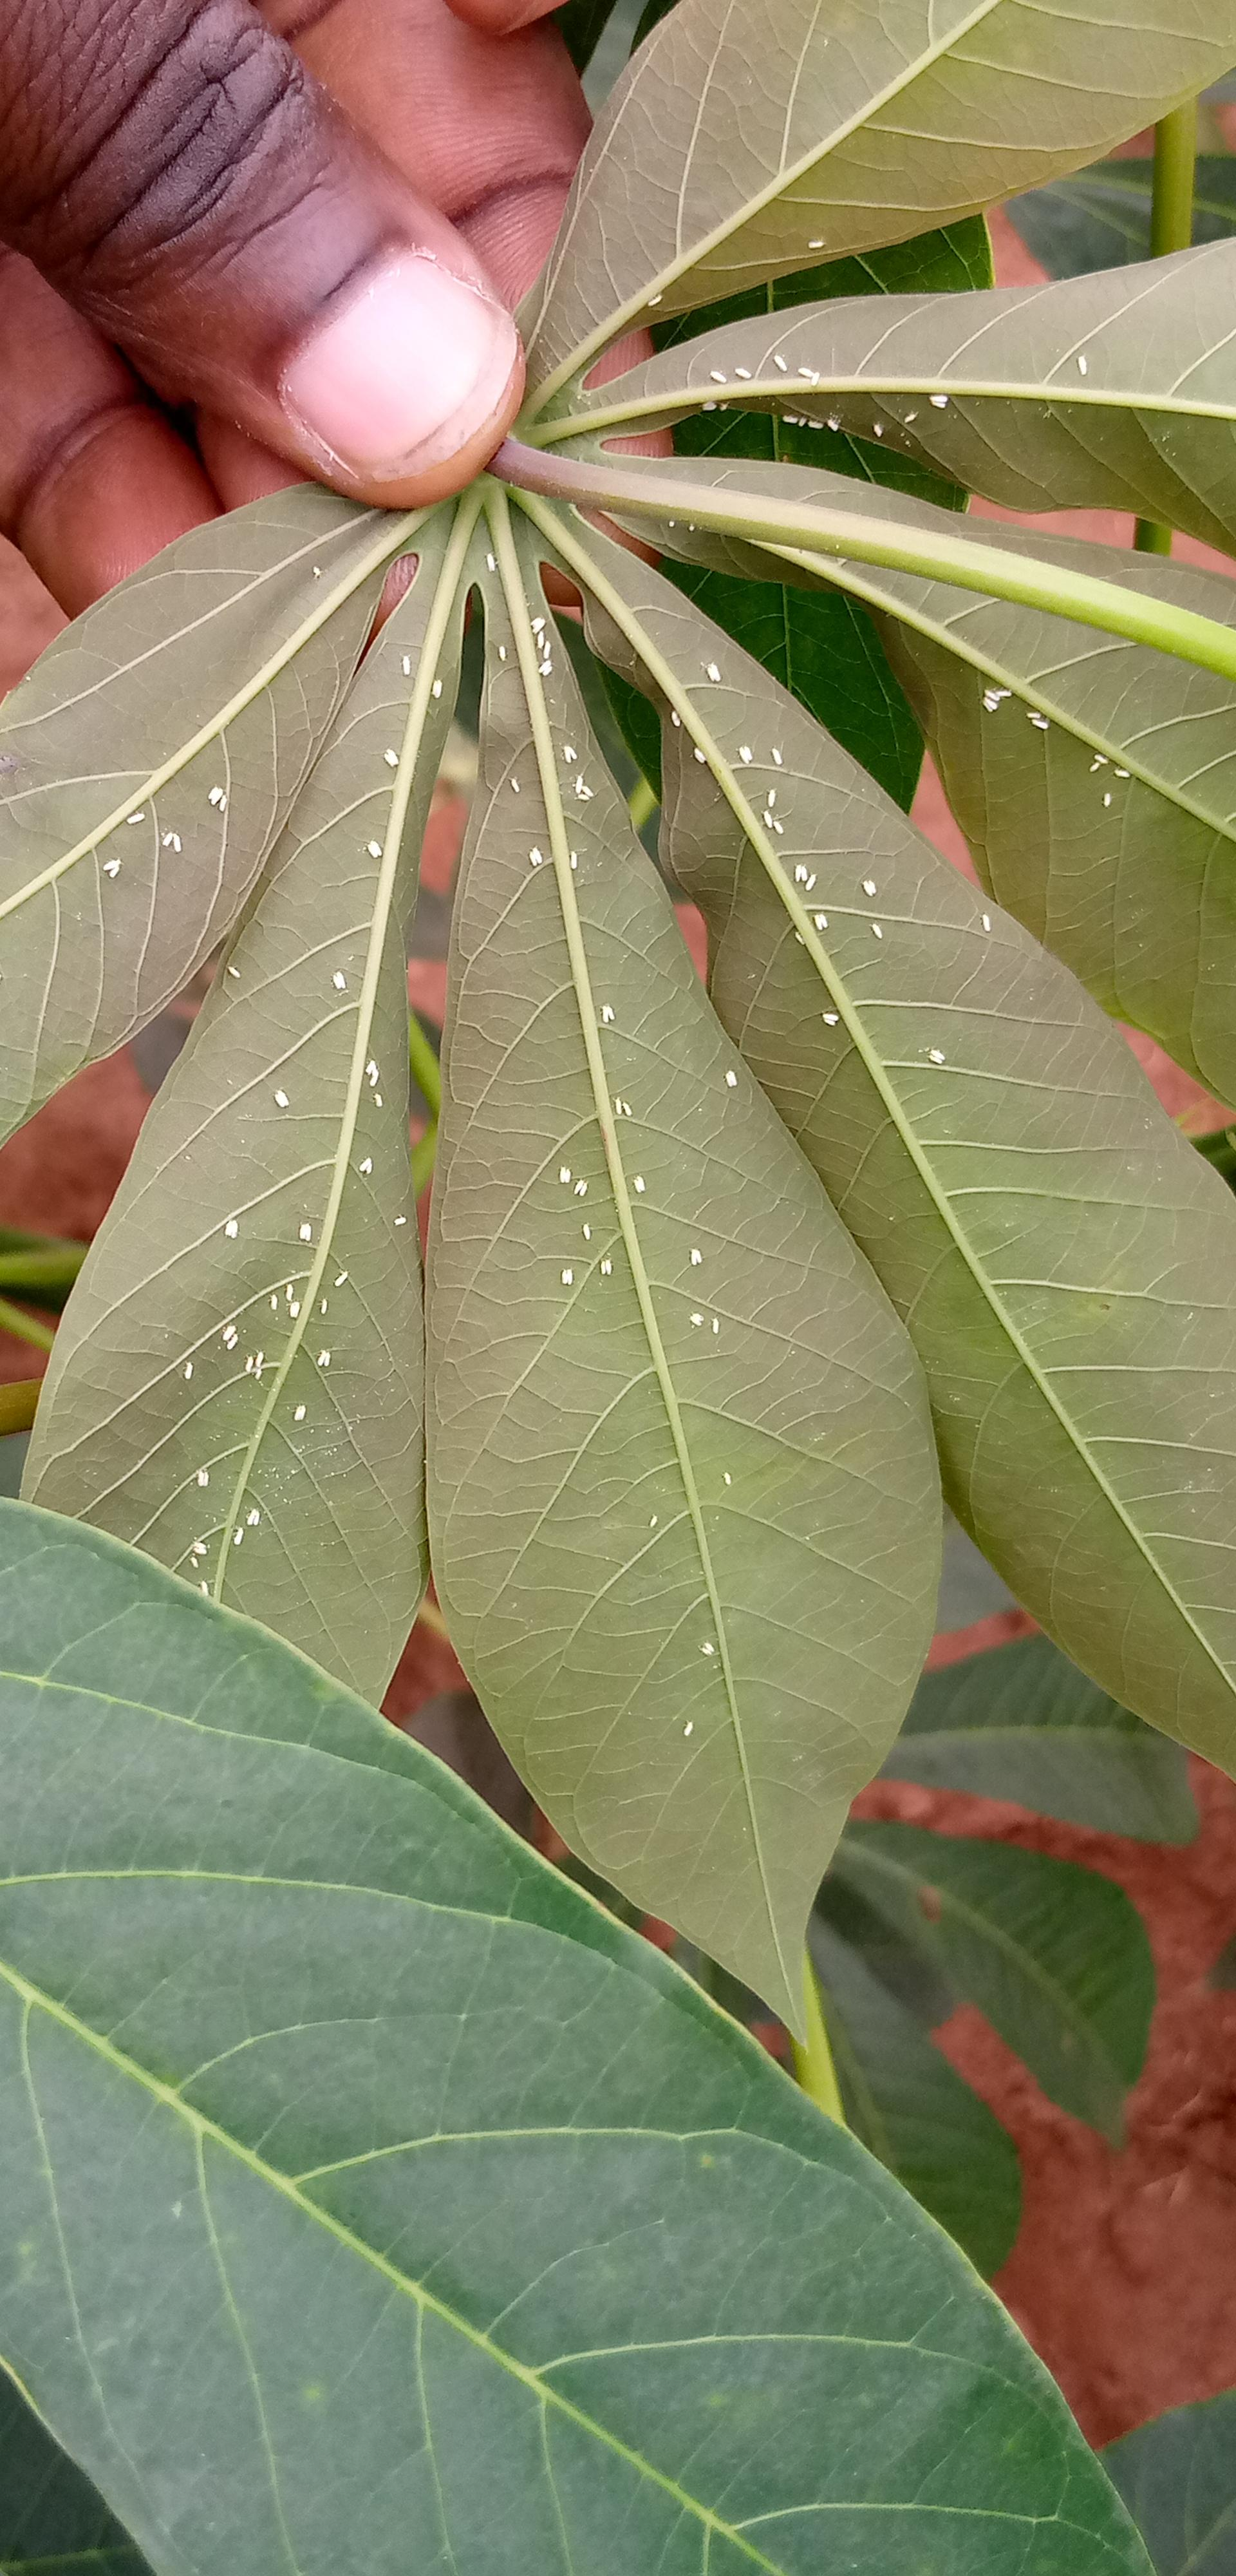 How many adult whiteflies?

154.